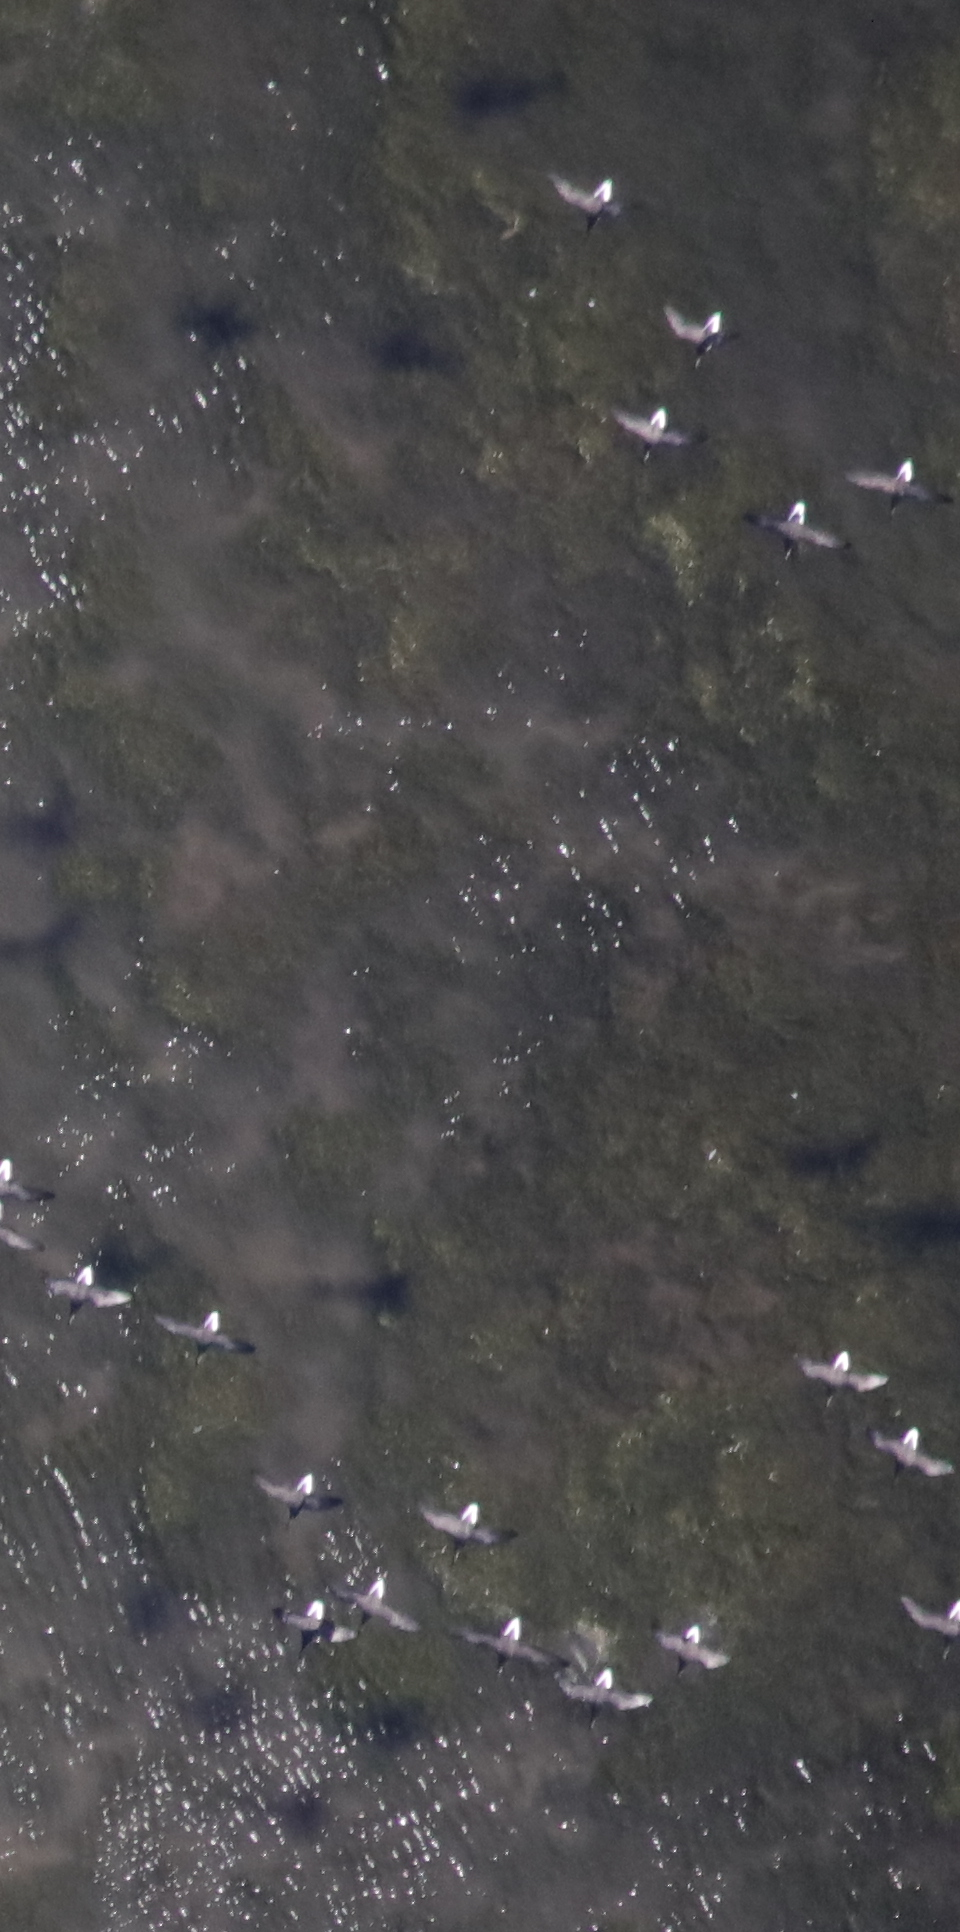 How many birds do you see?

18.